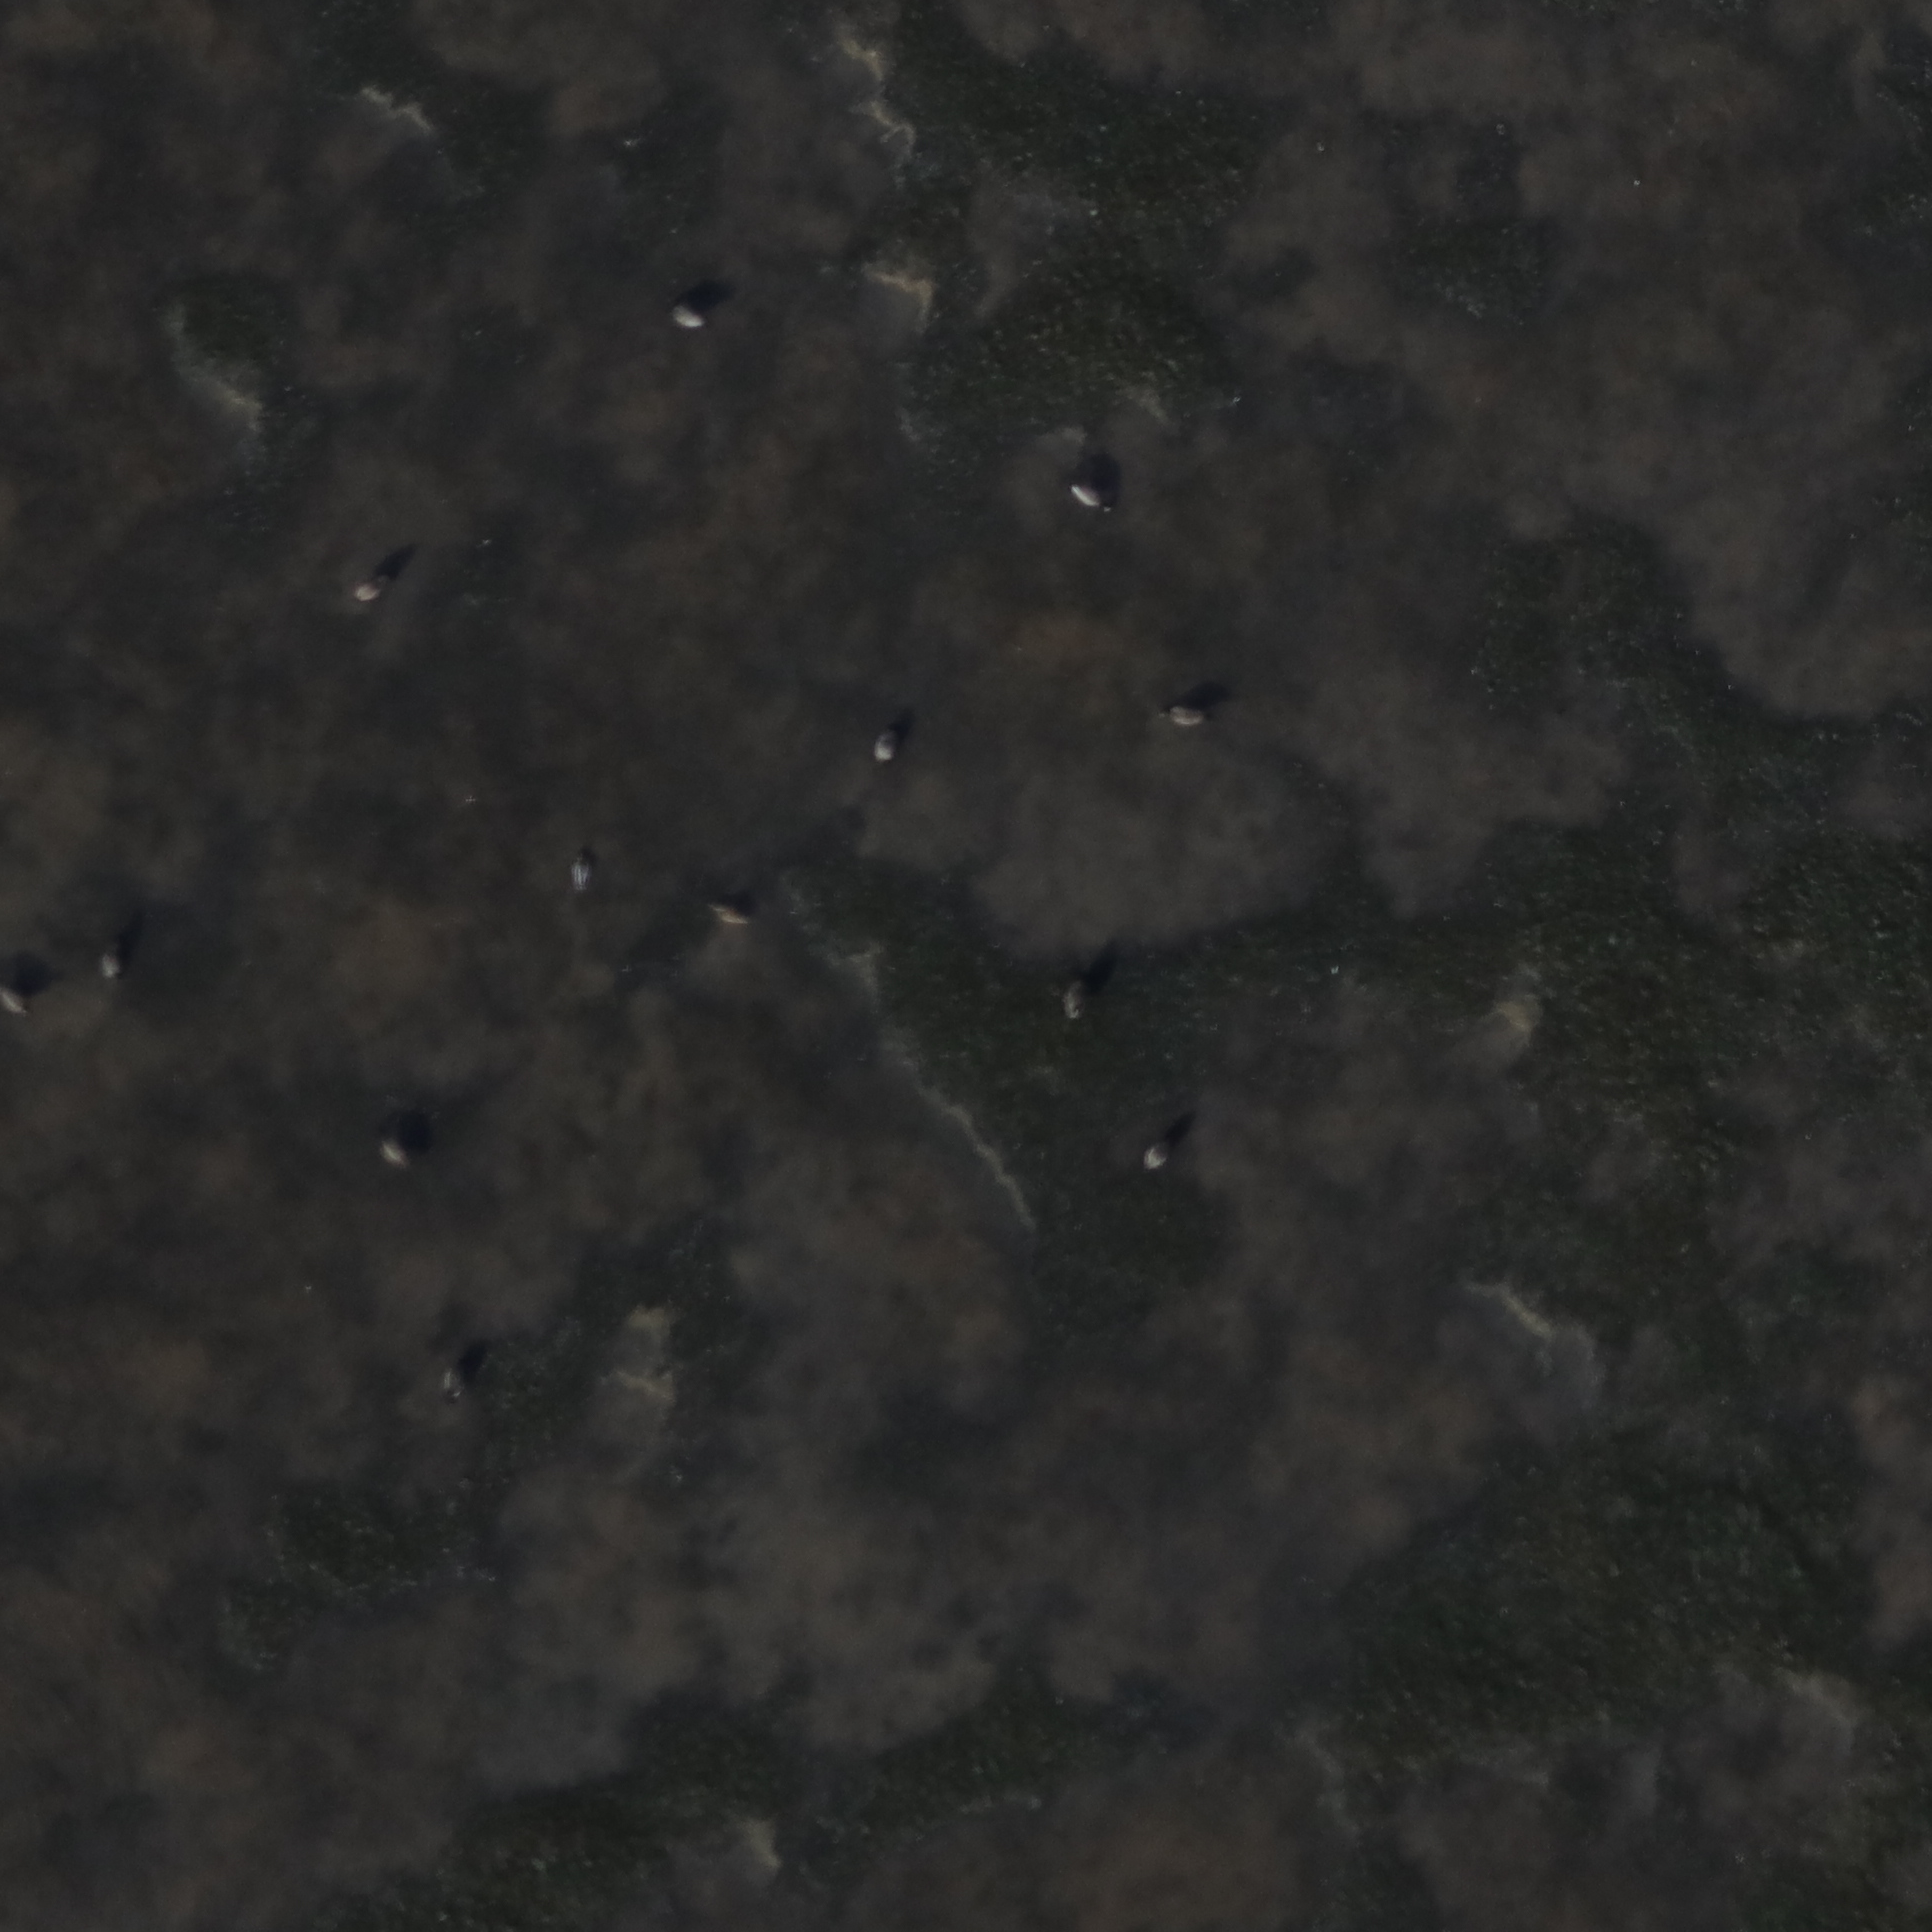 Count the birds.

13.